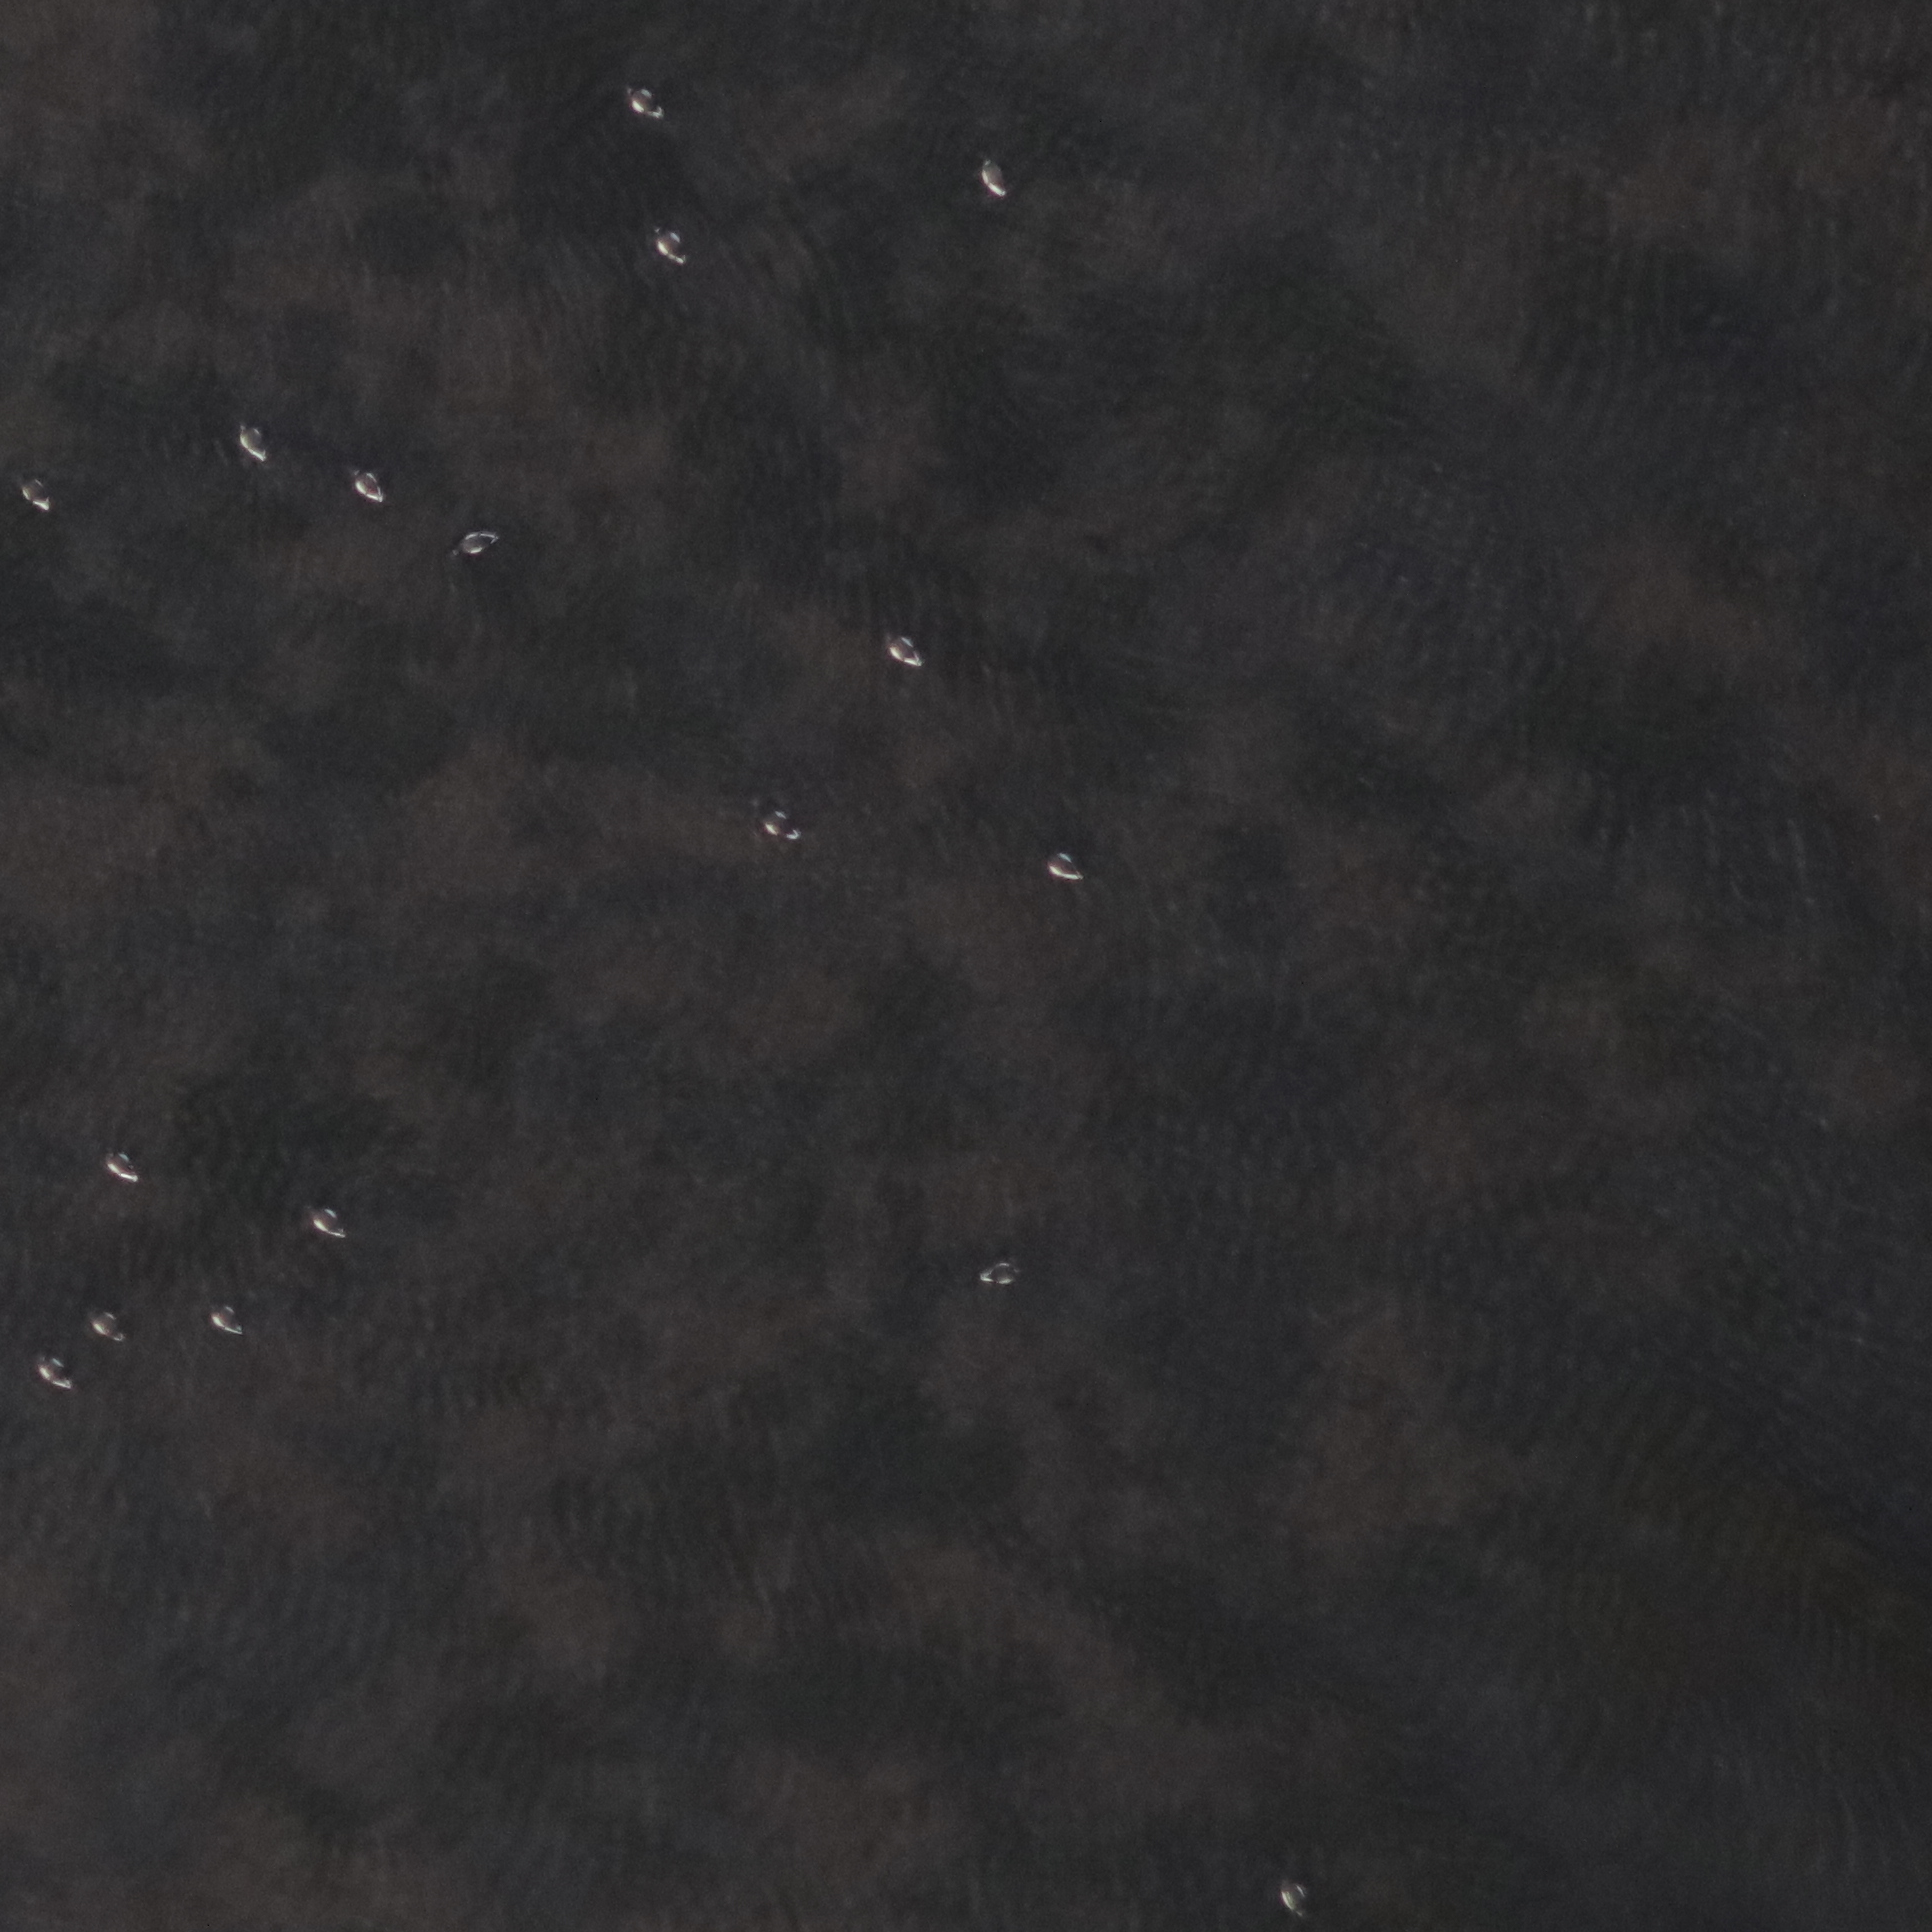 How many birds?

17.